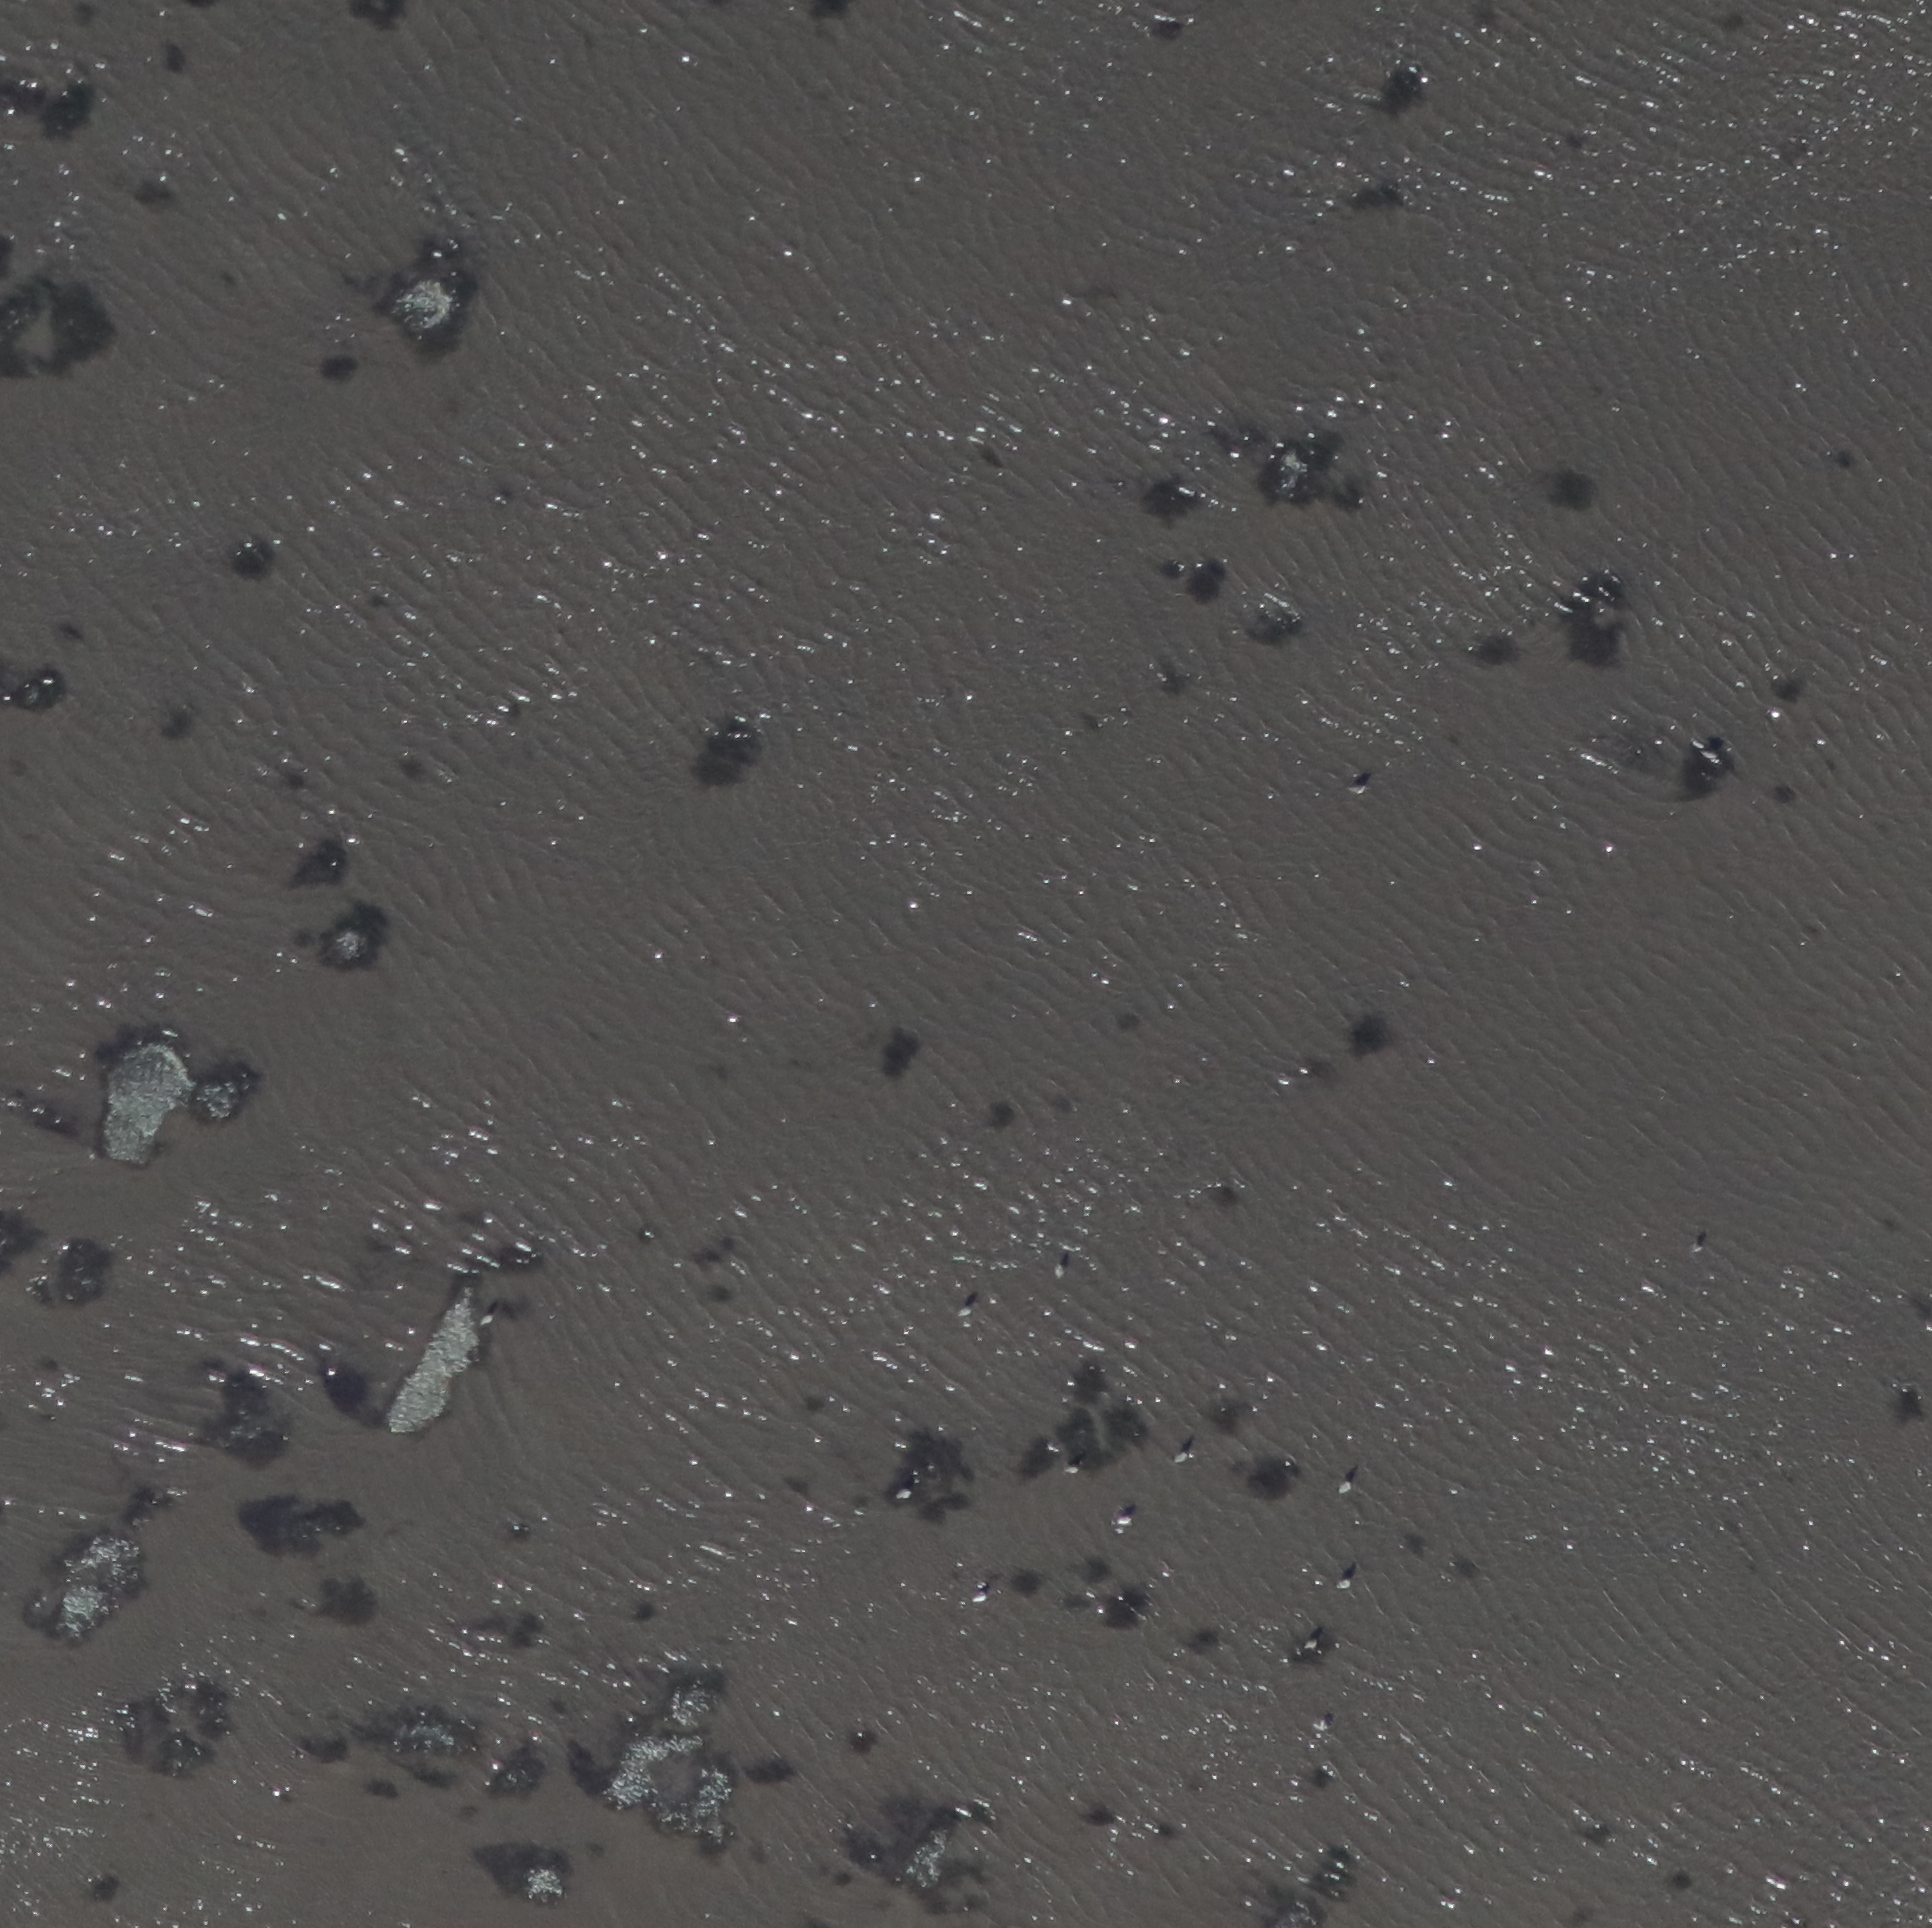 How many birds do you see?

15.